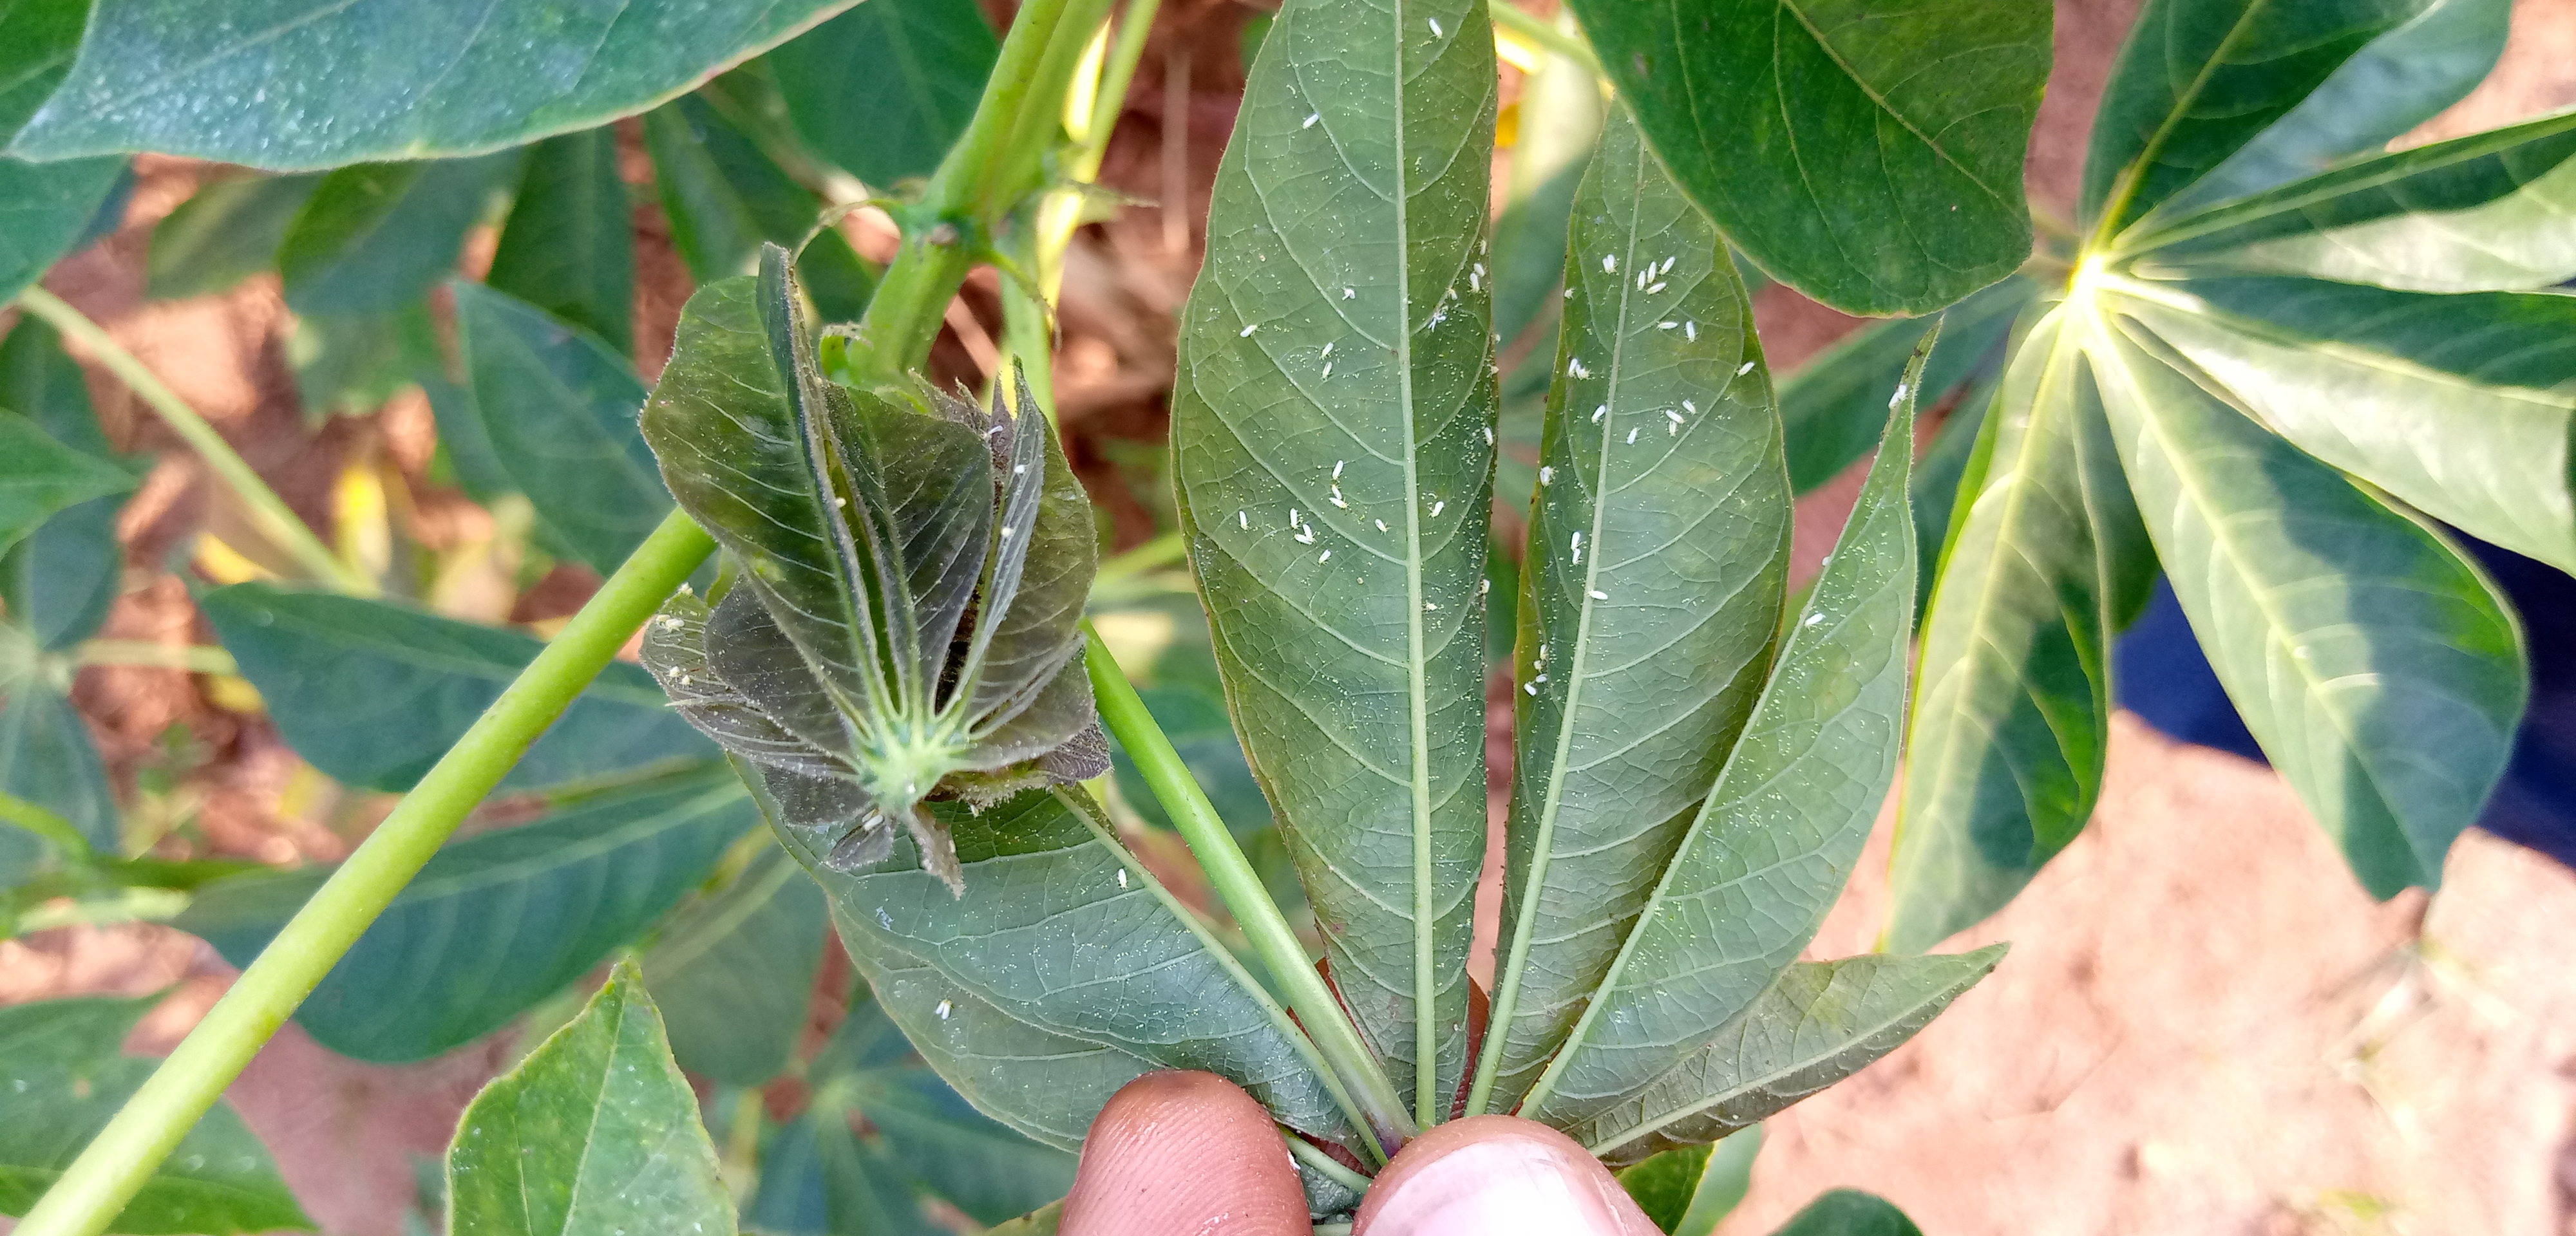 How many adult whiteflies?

71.